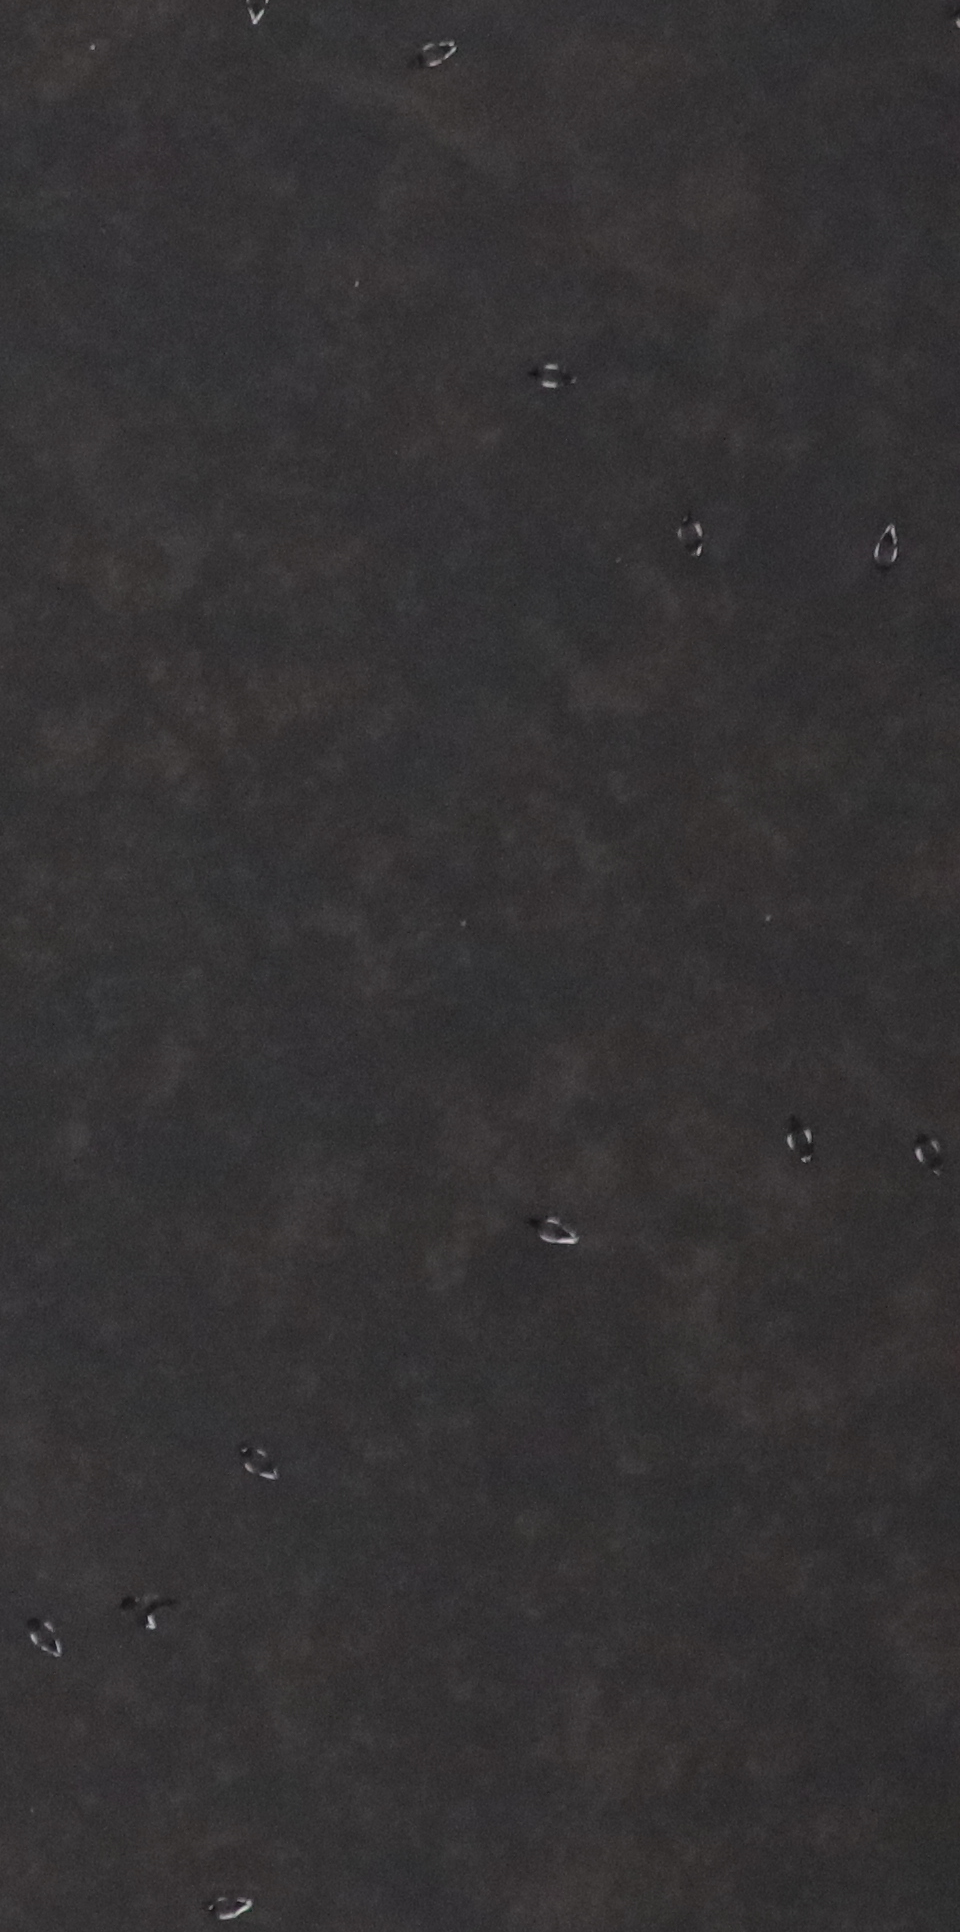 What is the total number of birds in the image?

12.